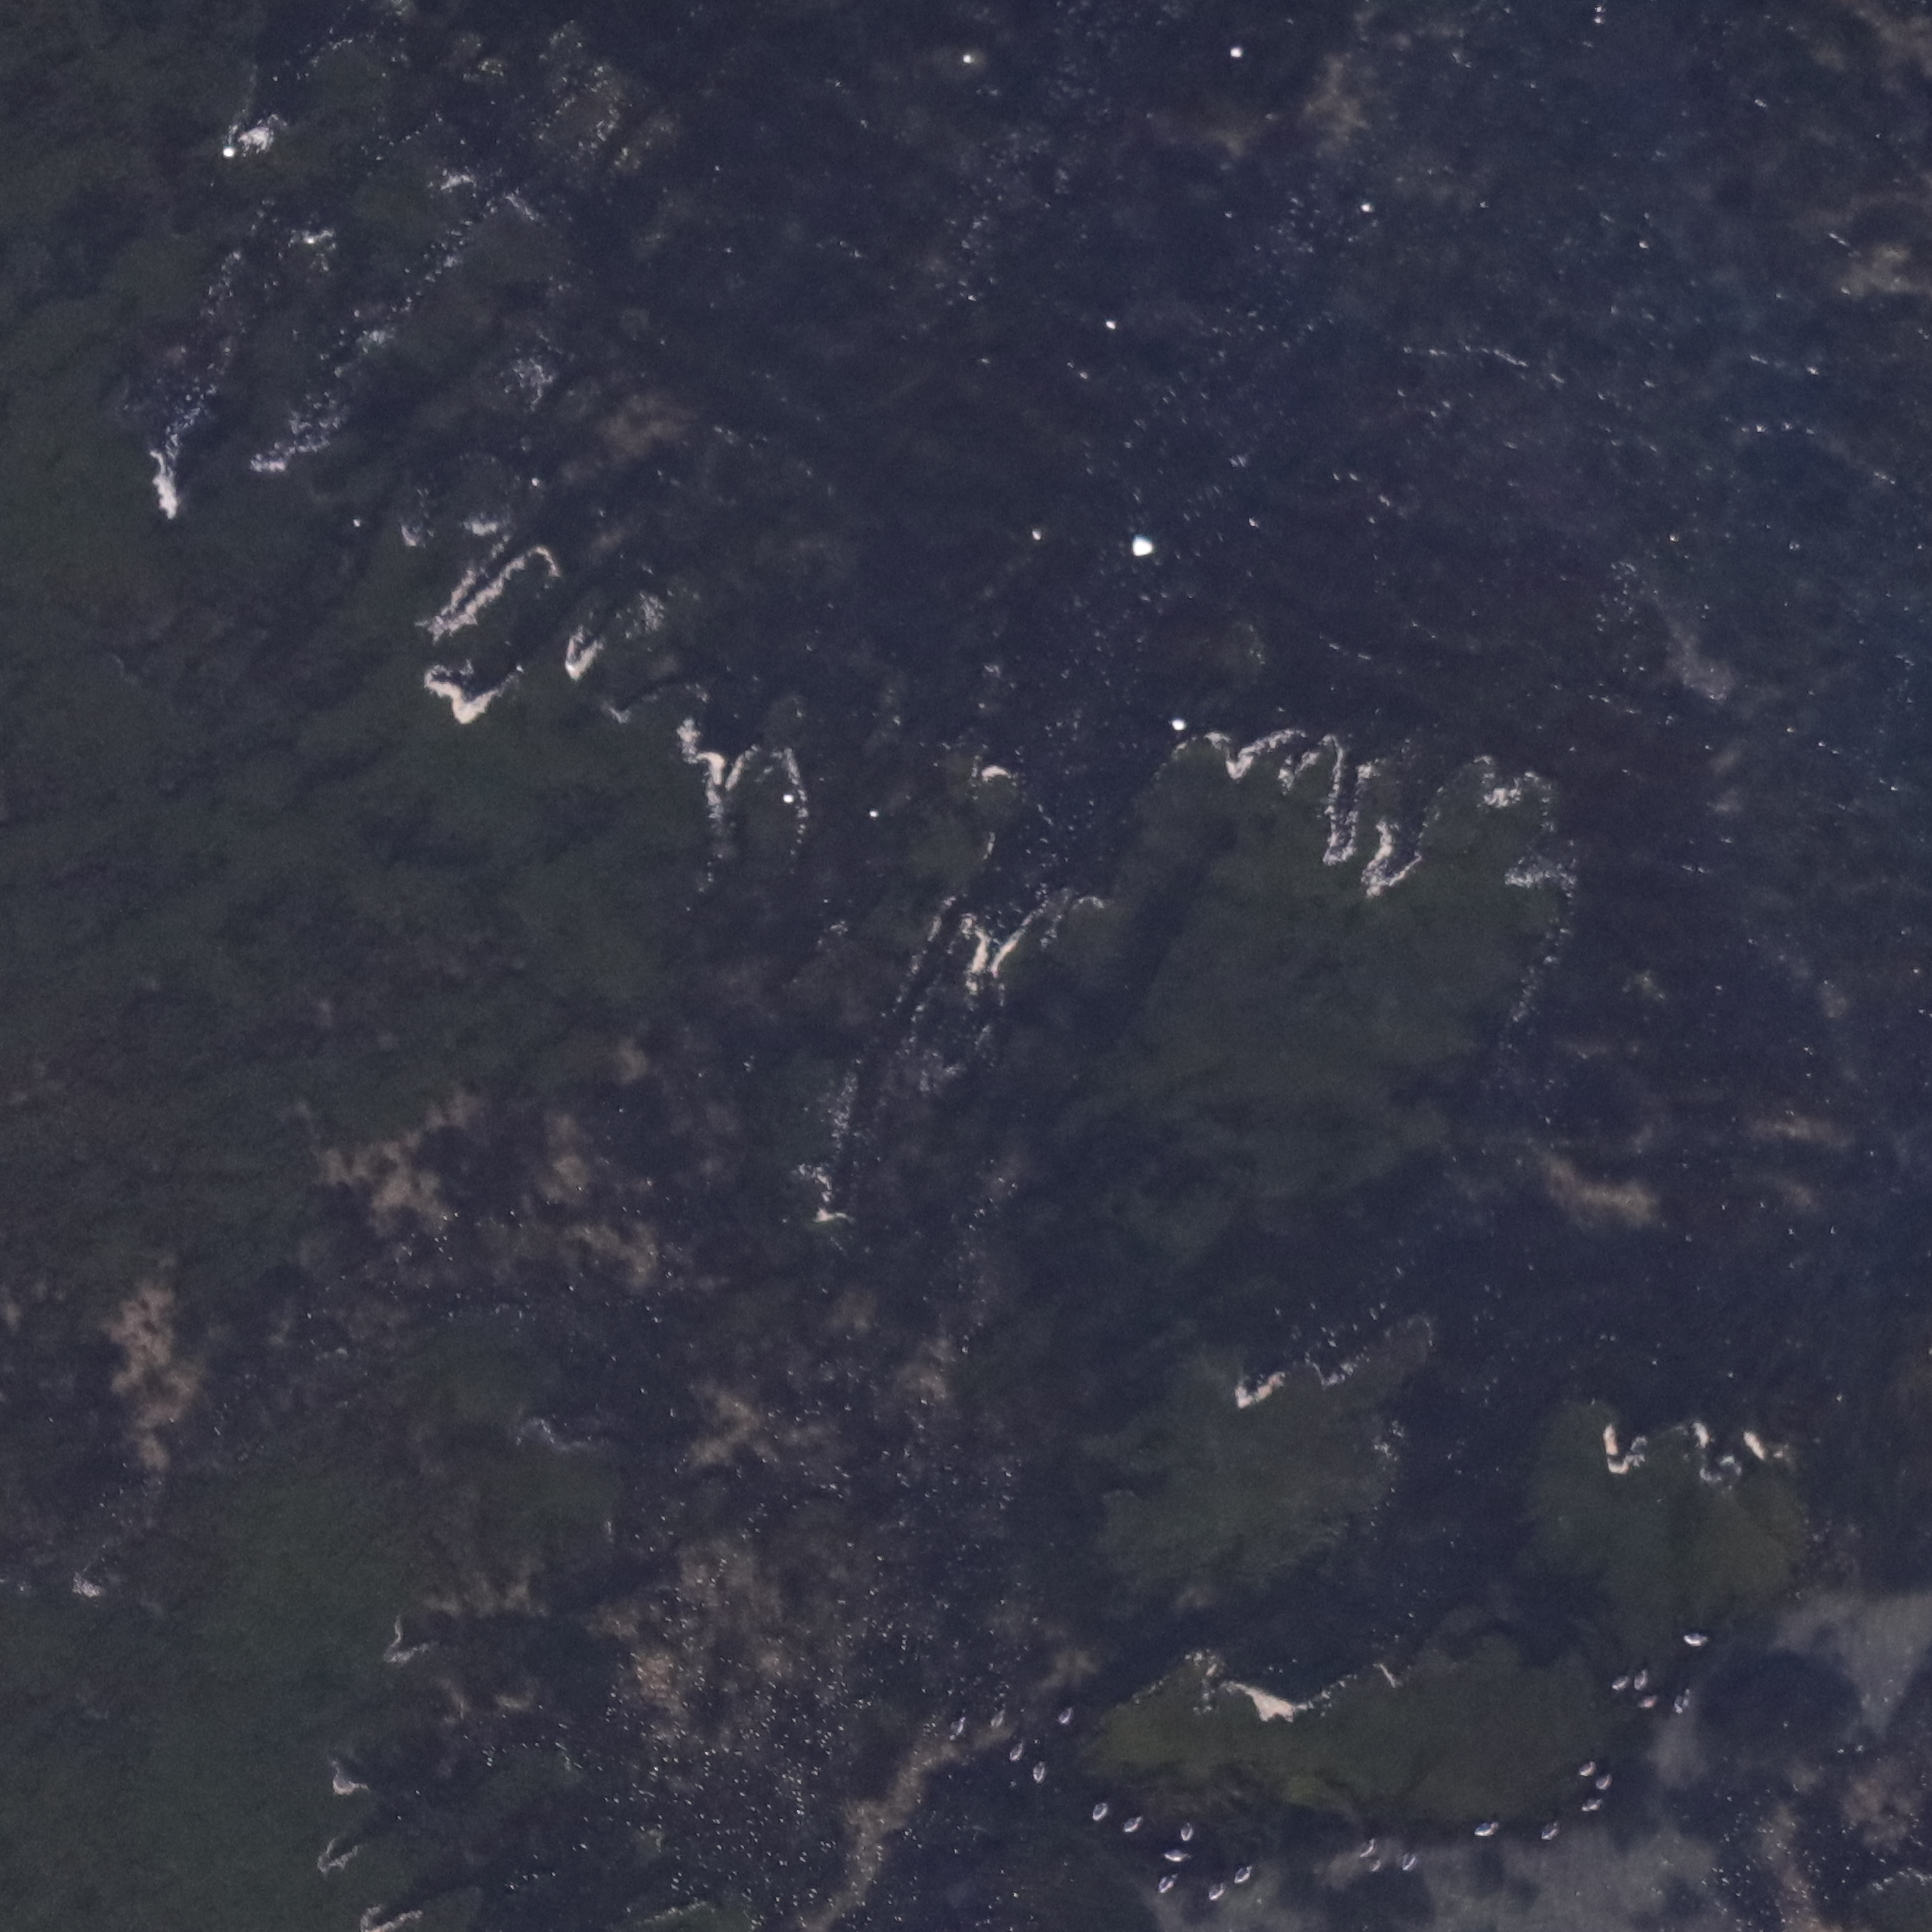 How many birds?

25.